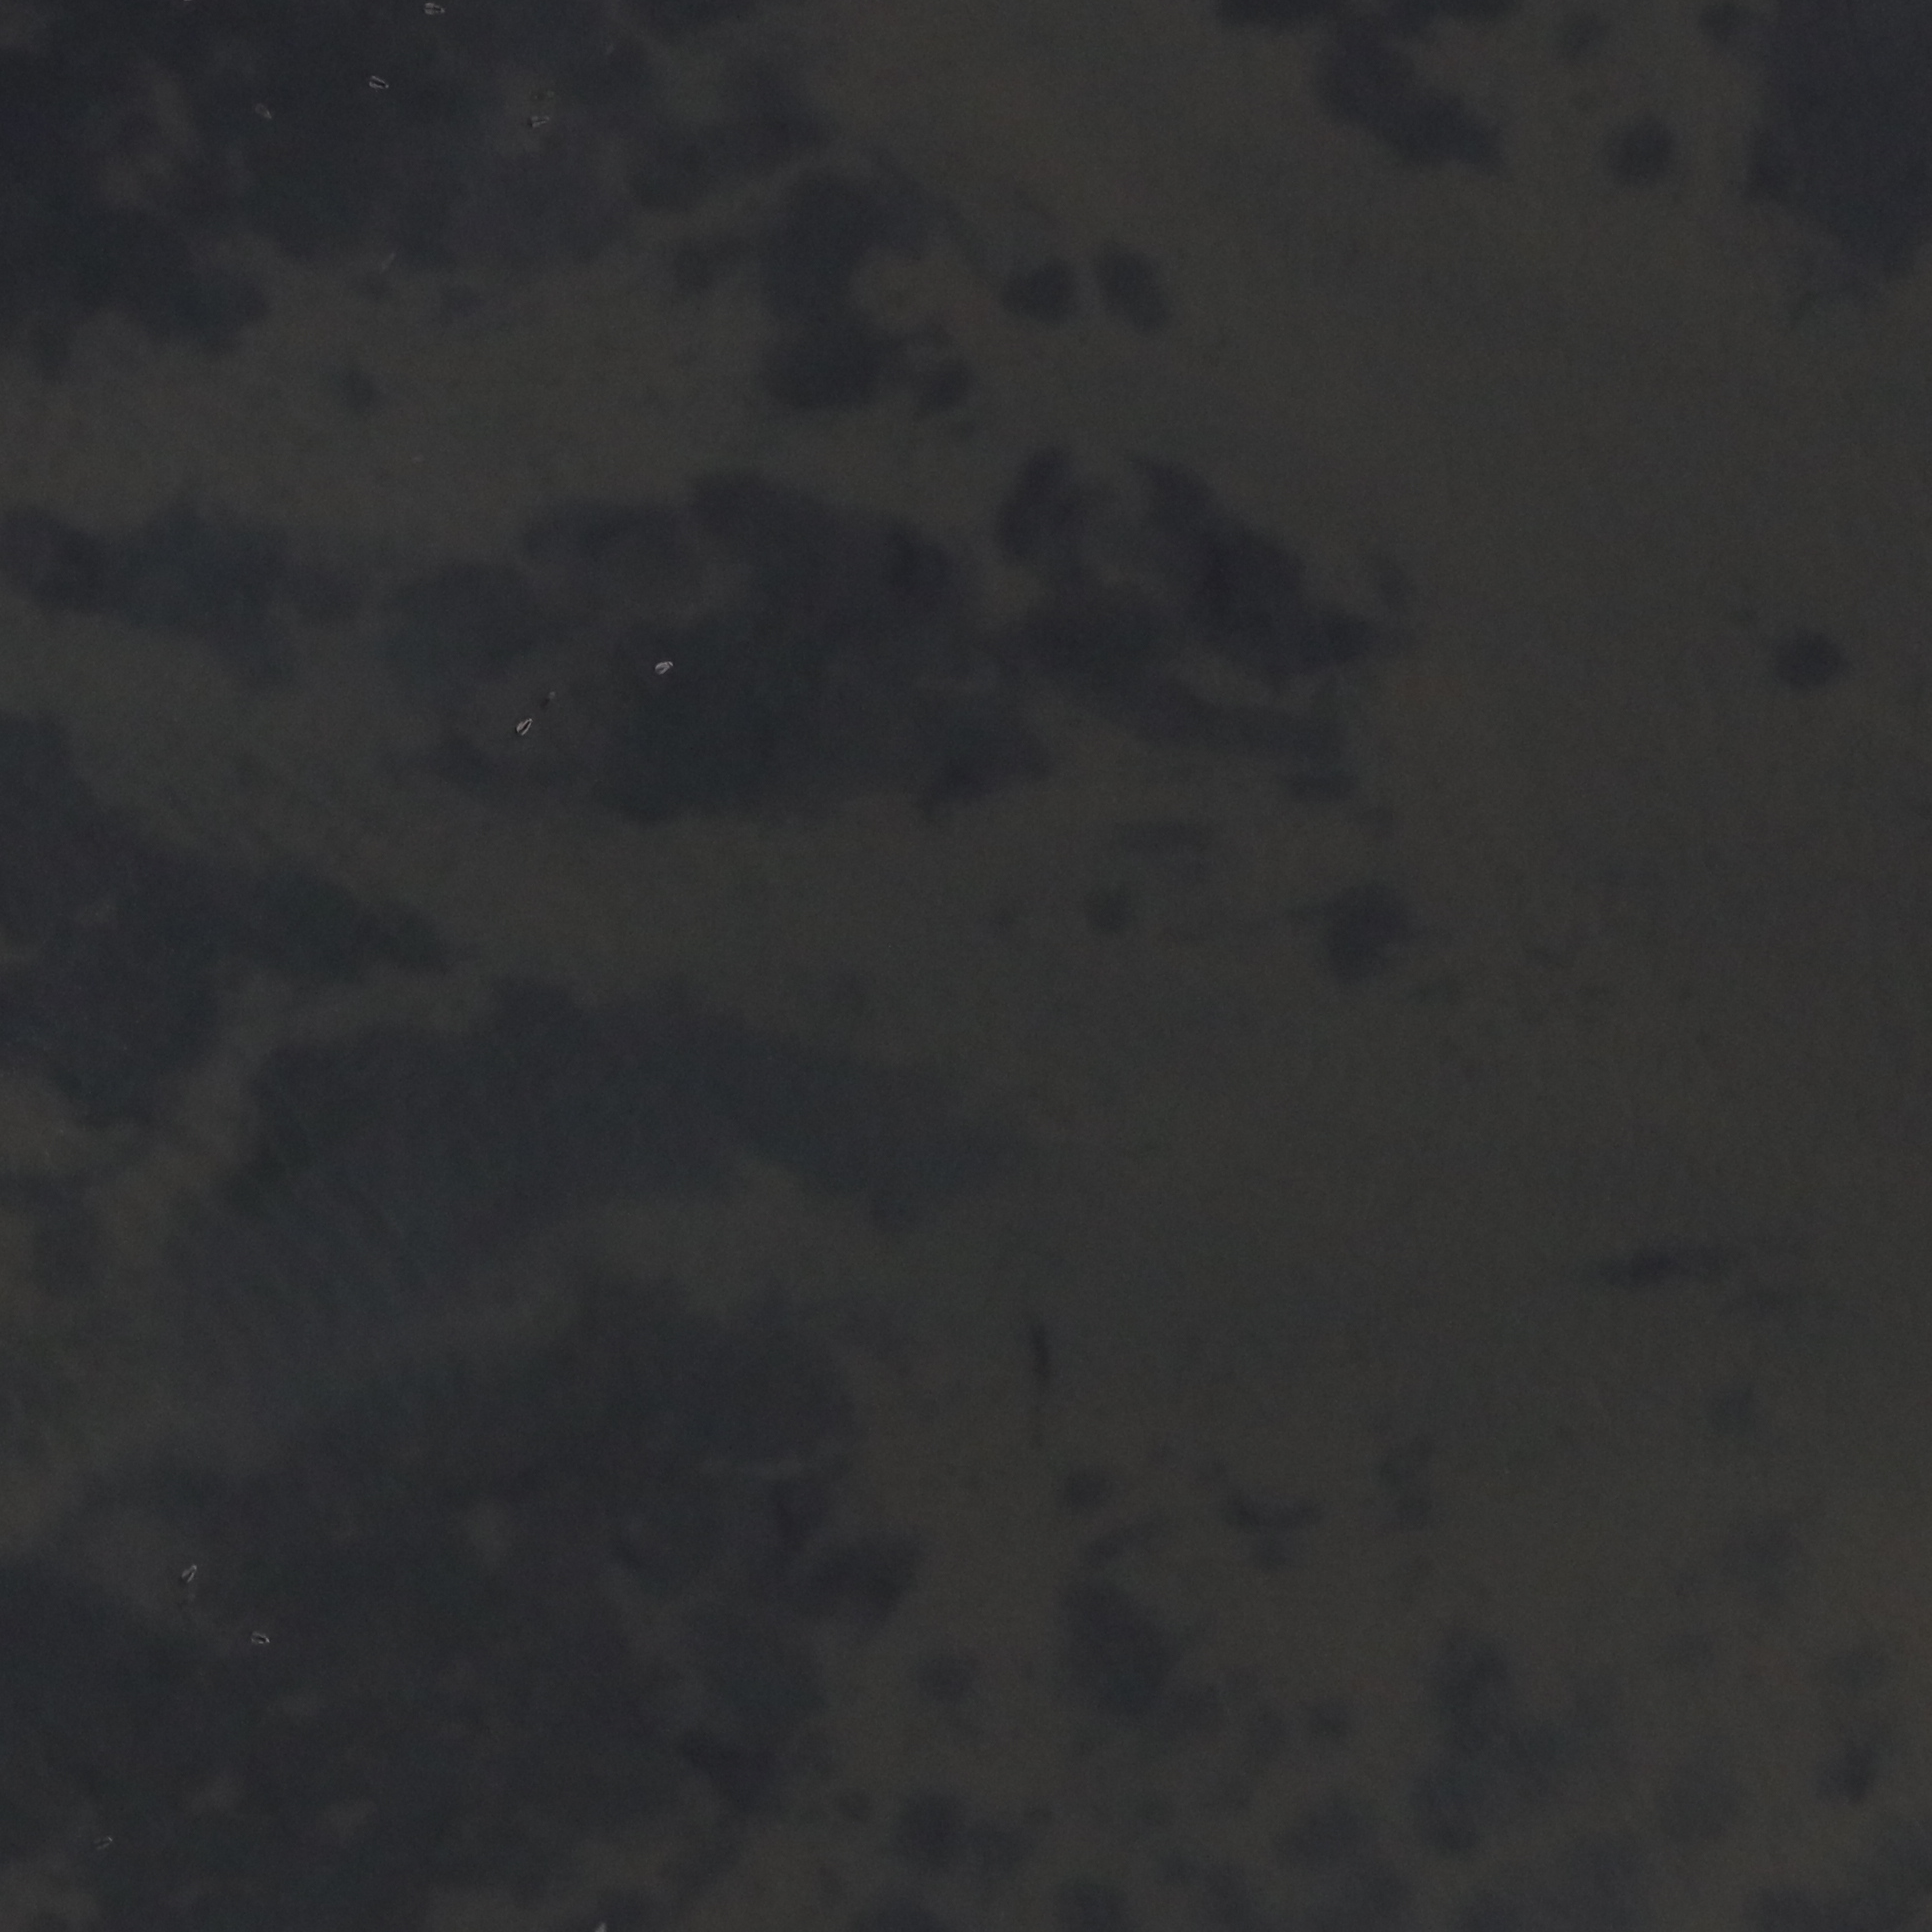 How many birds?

13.